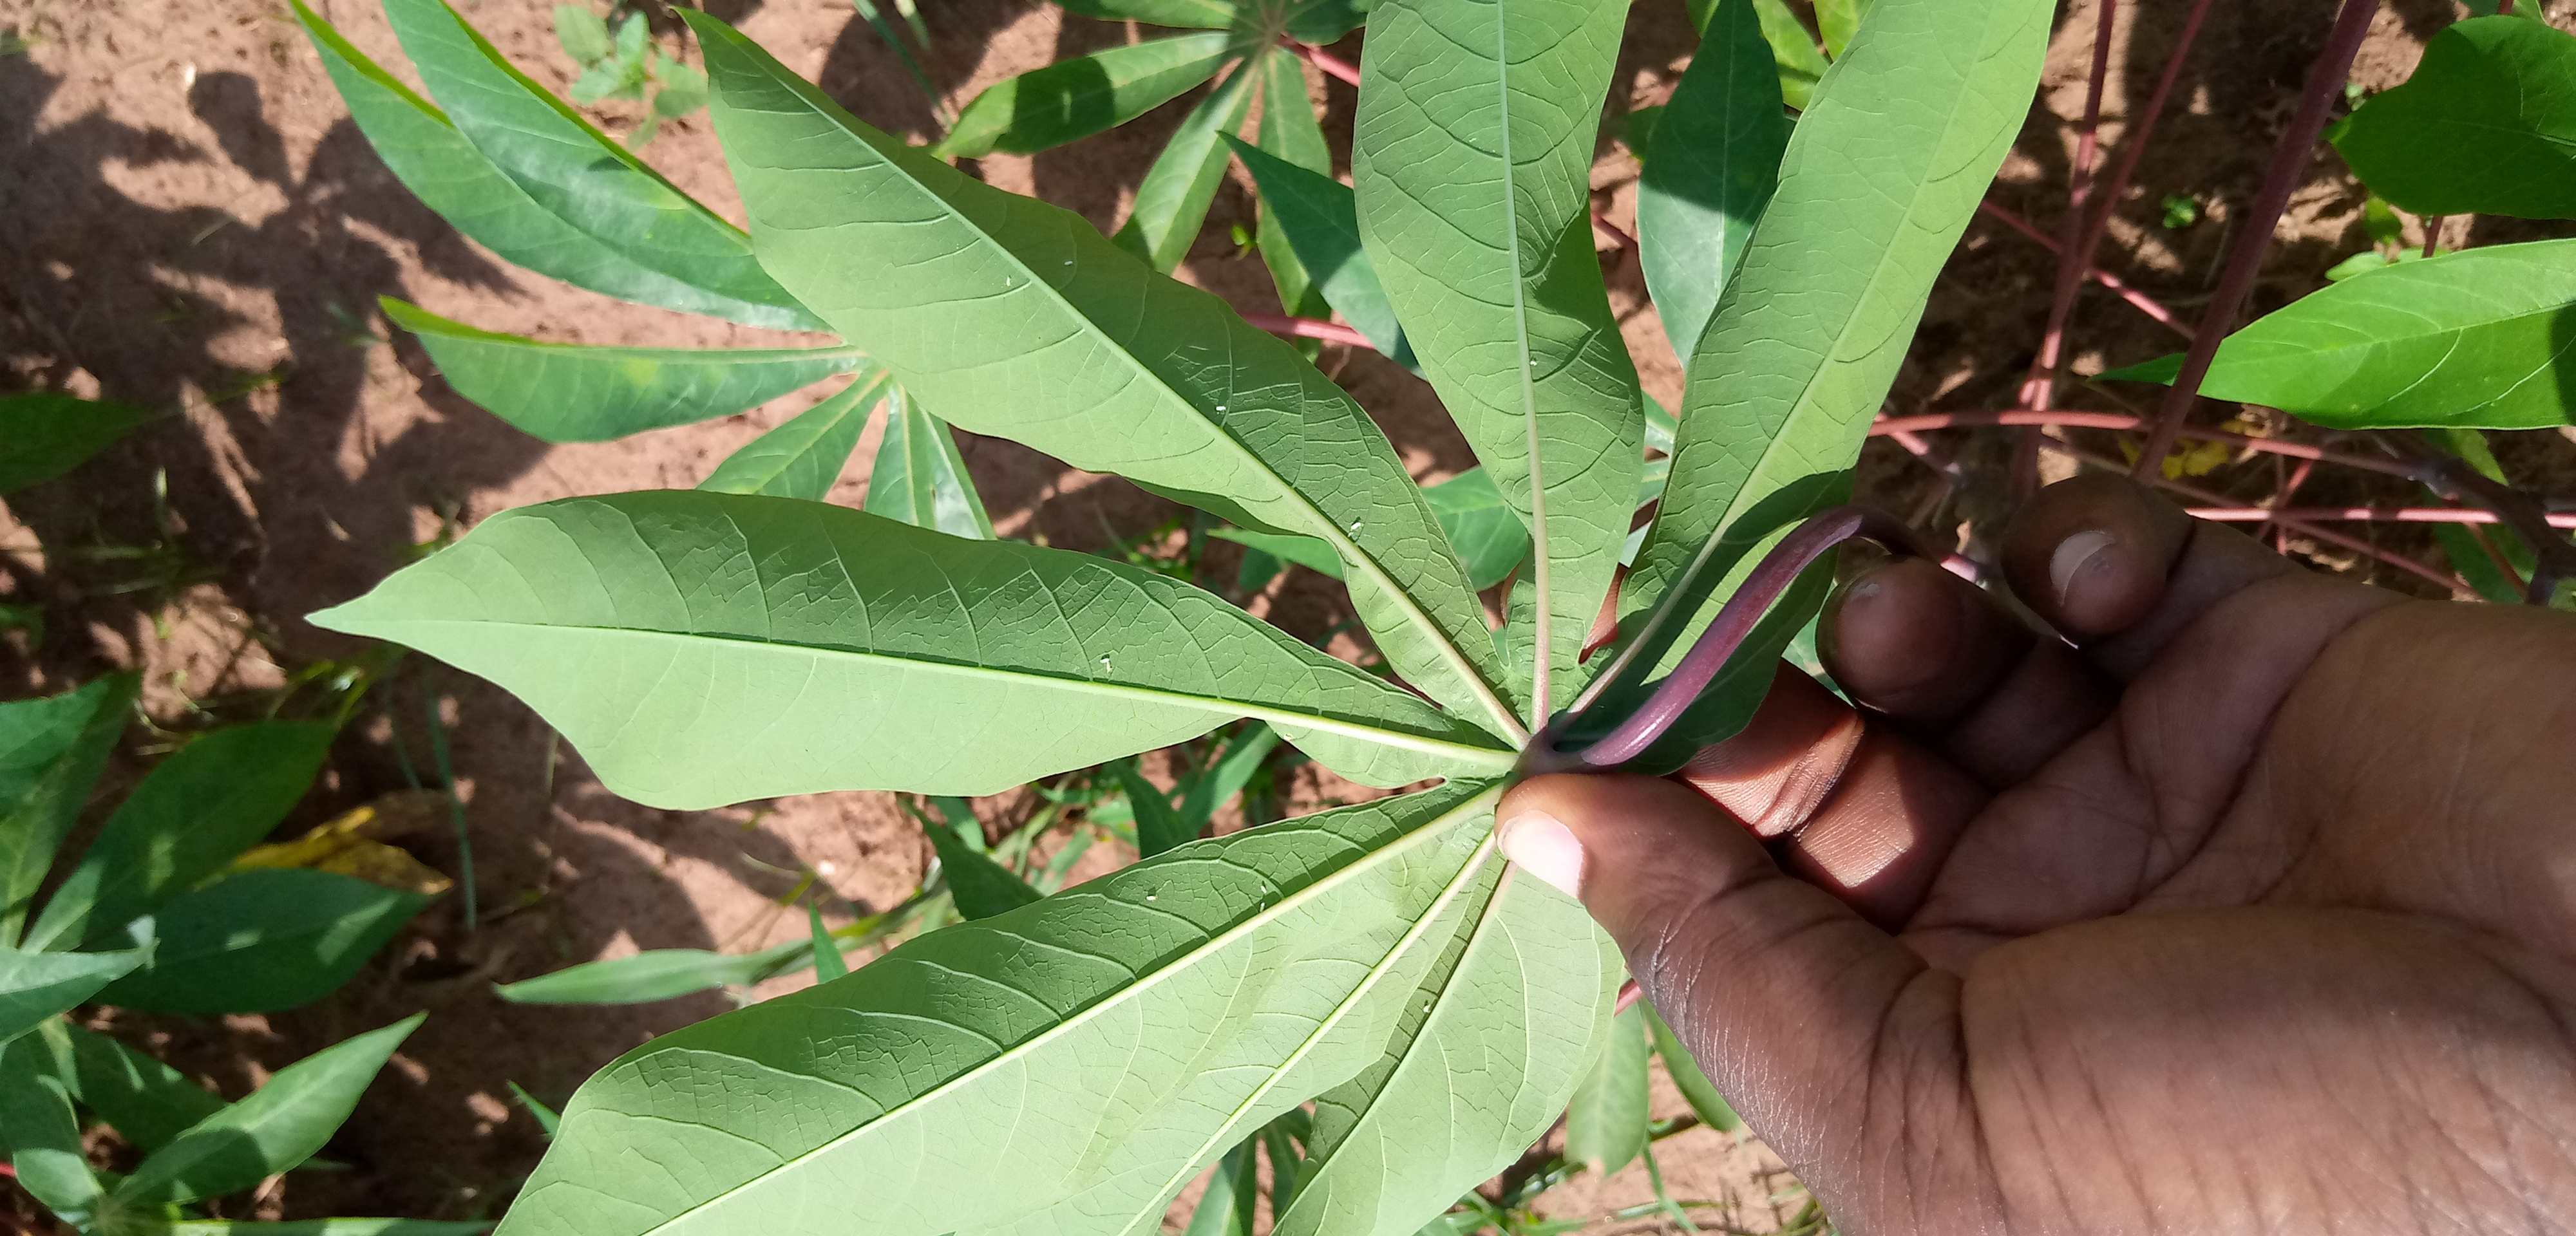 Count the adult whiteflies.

10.